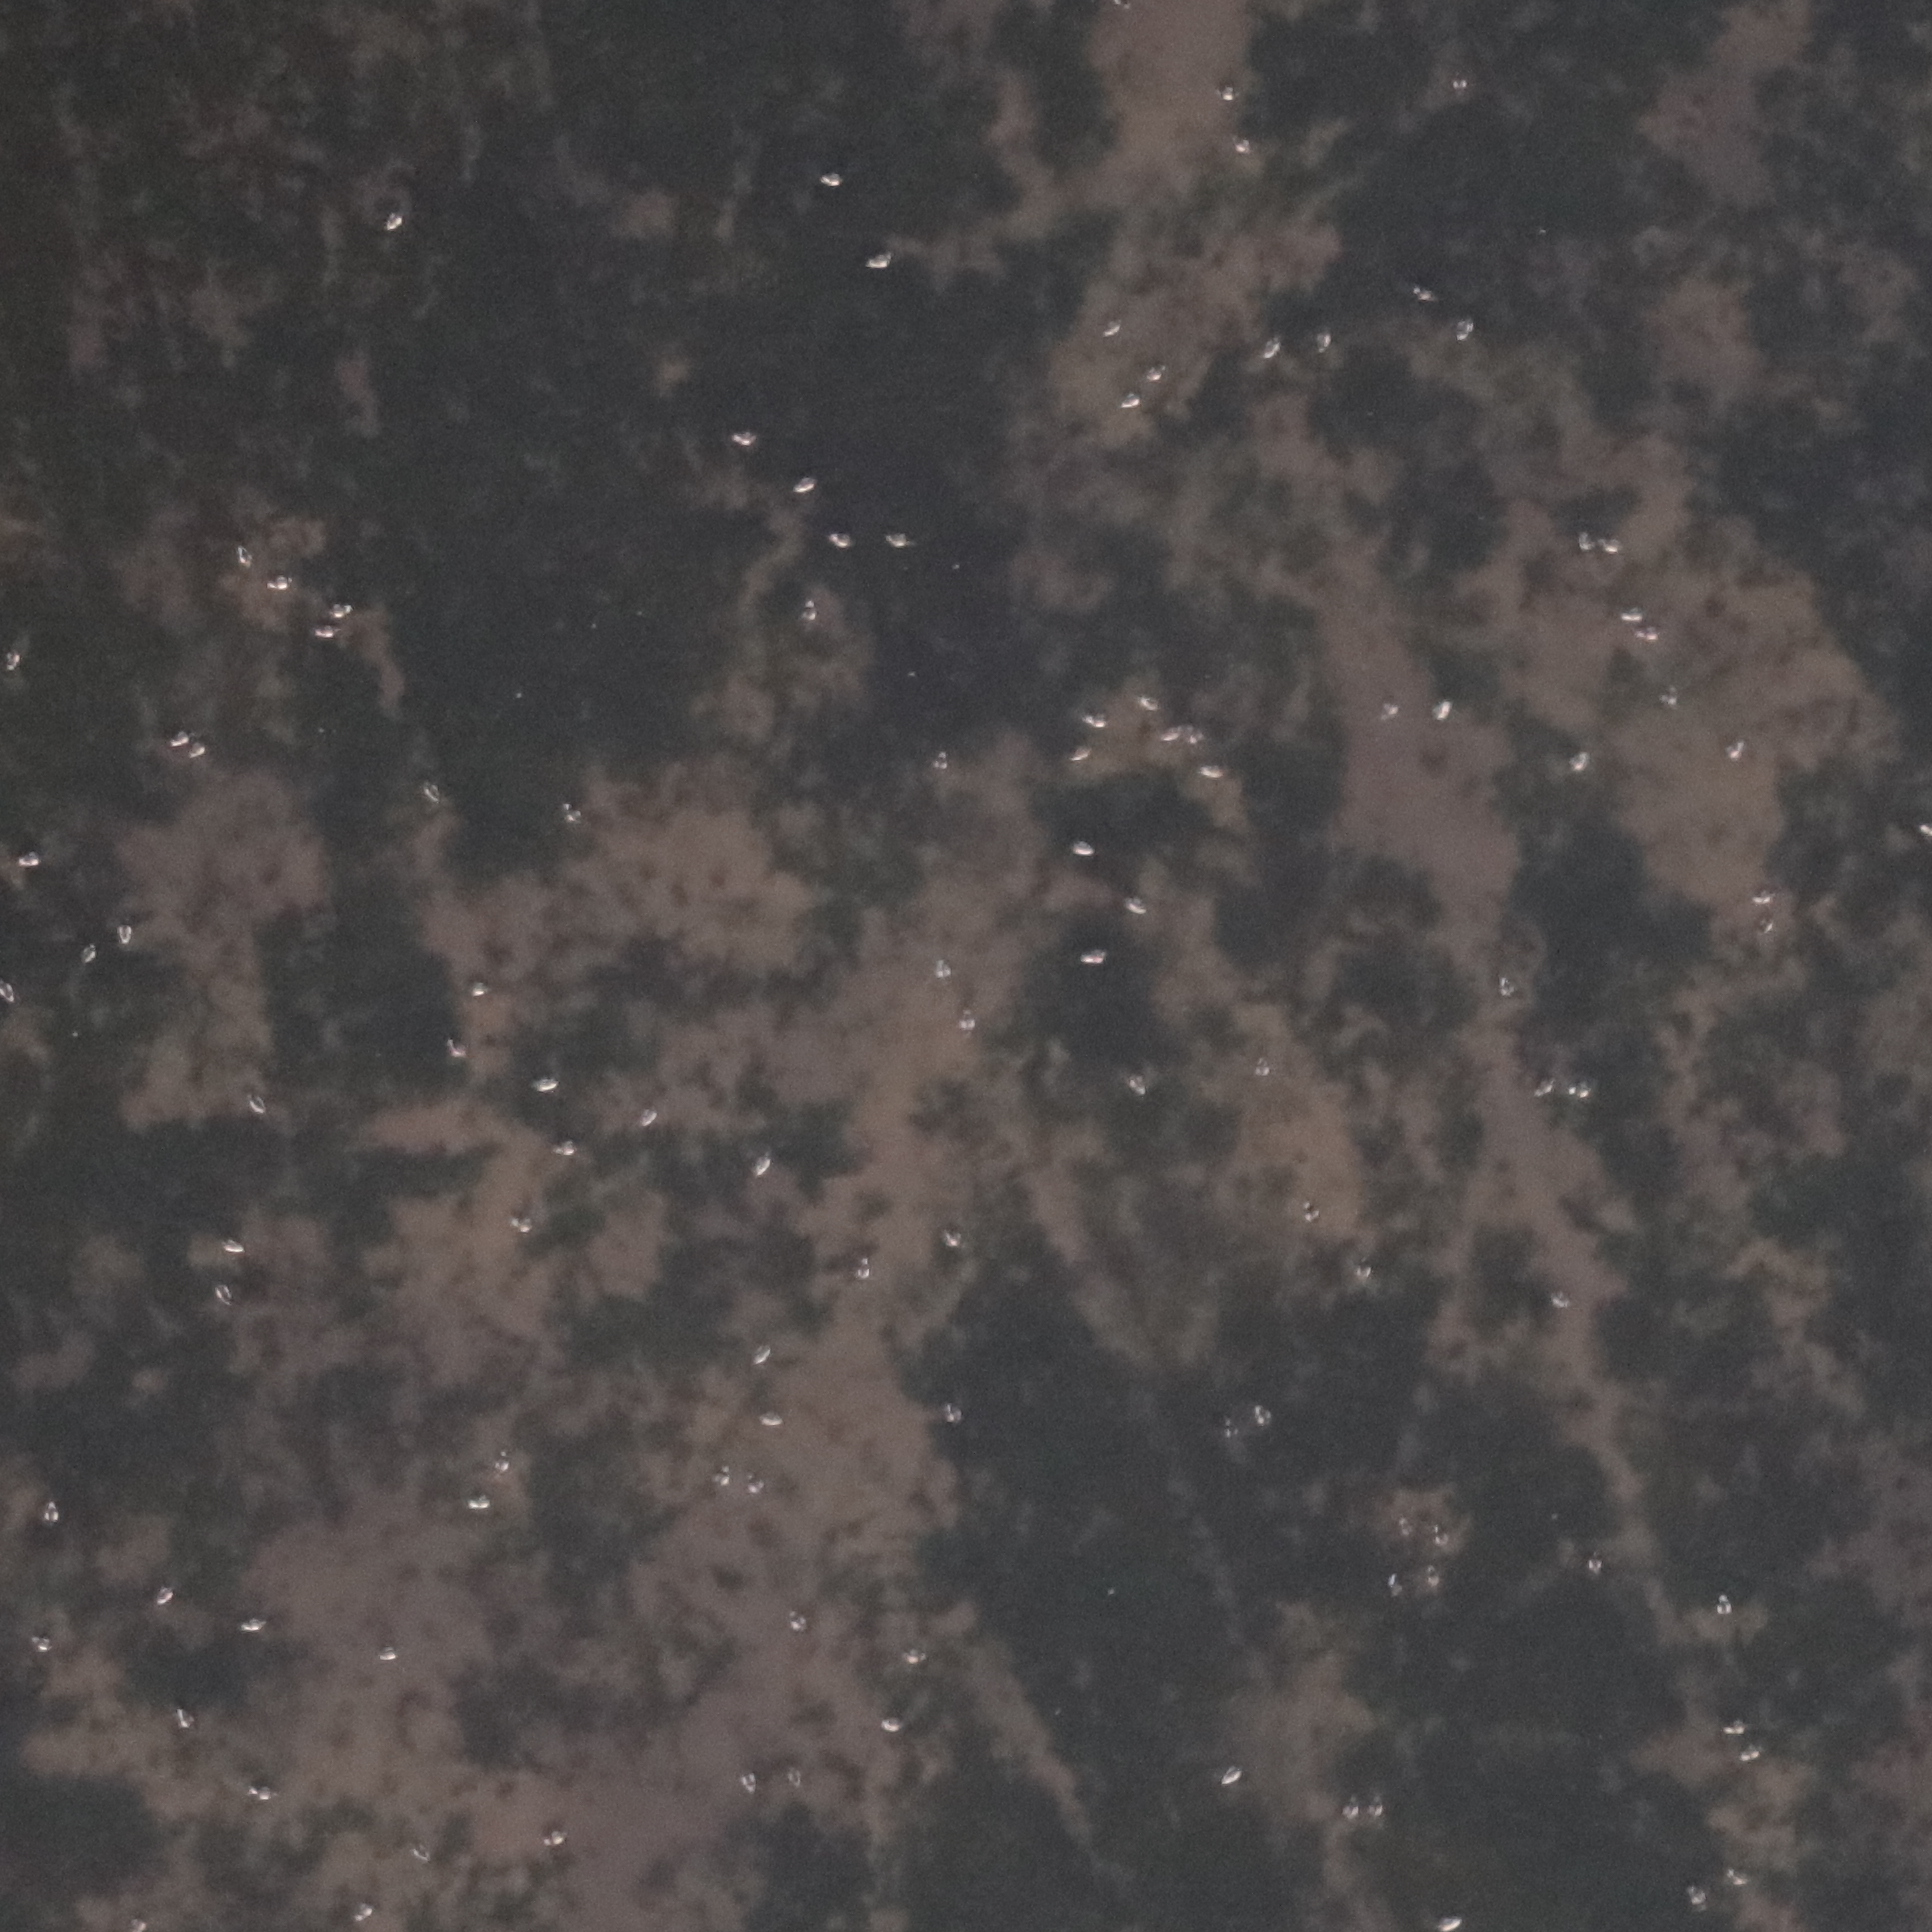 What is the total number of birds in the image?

114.